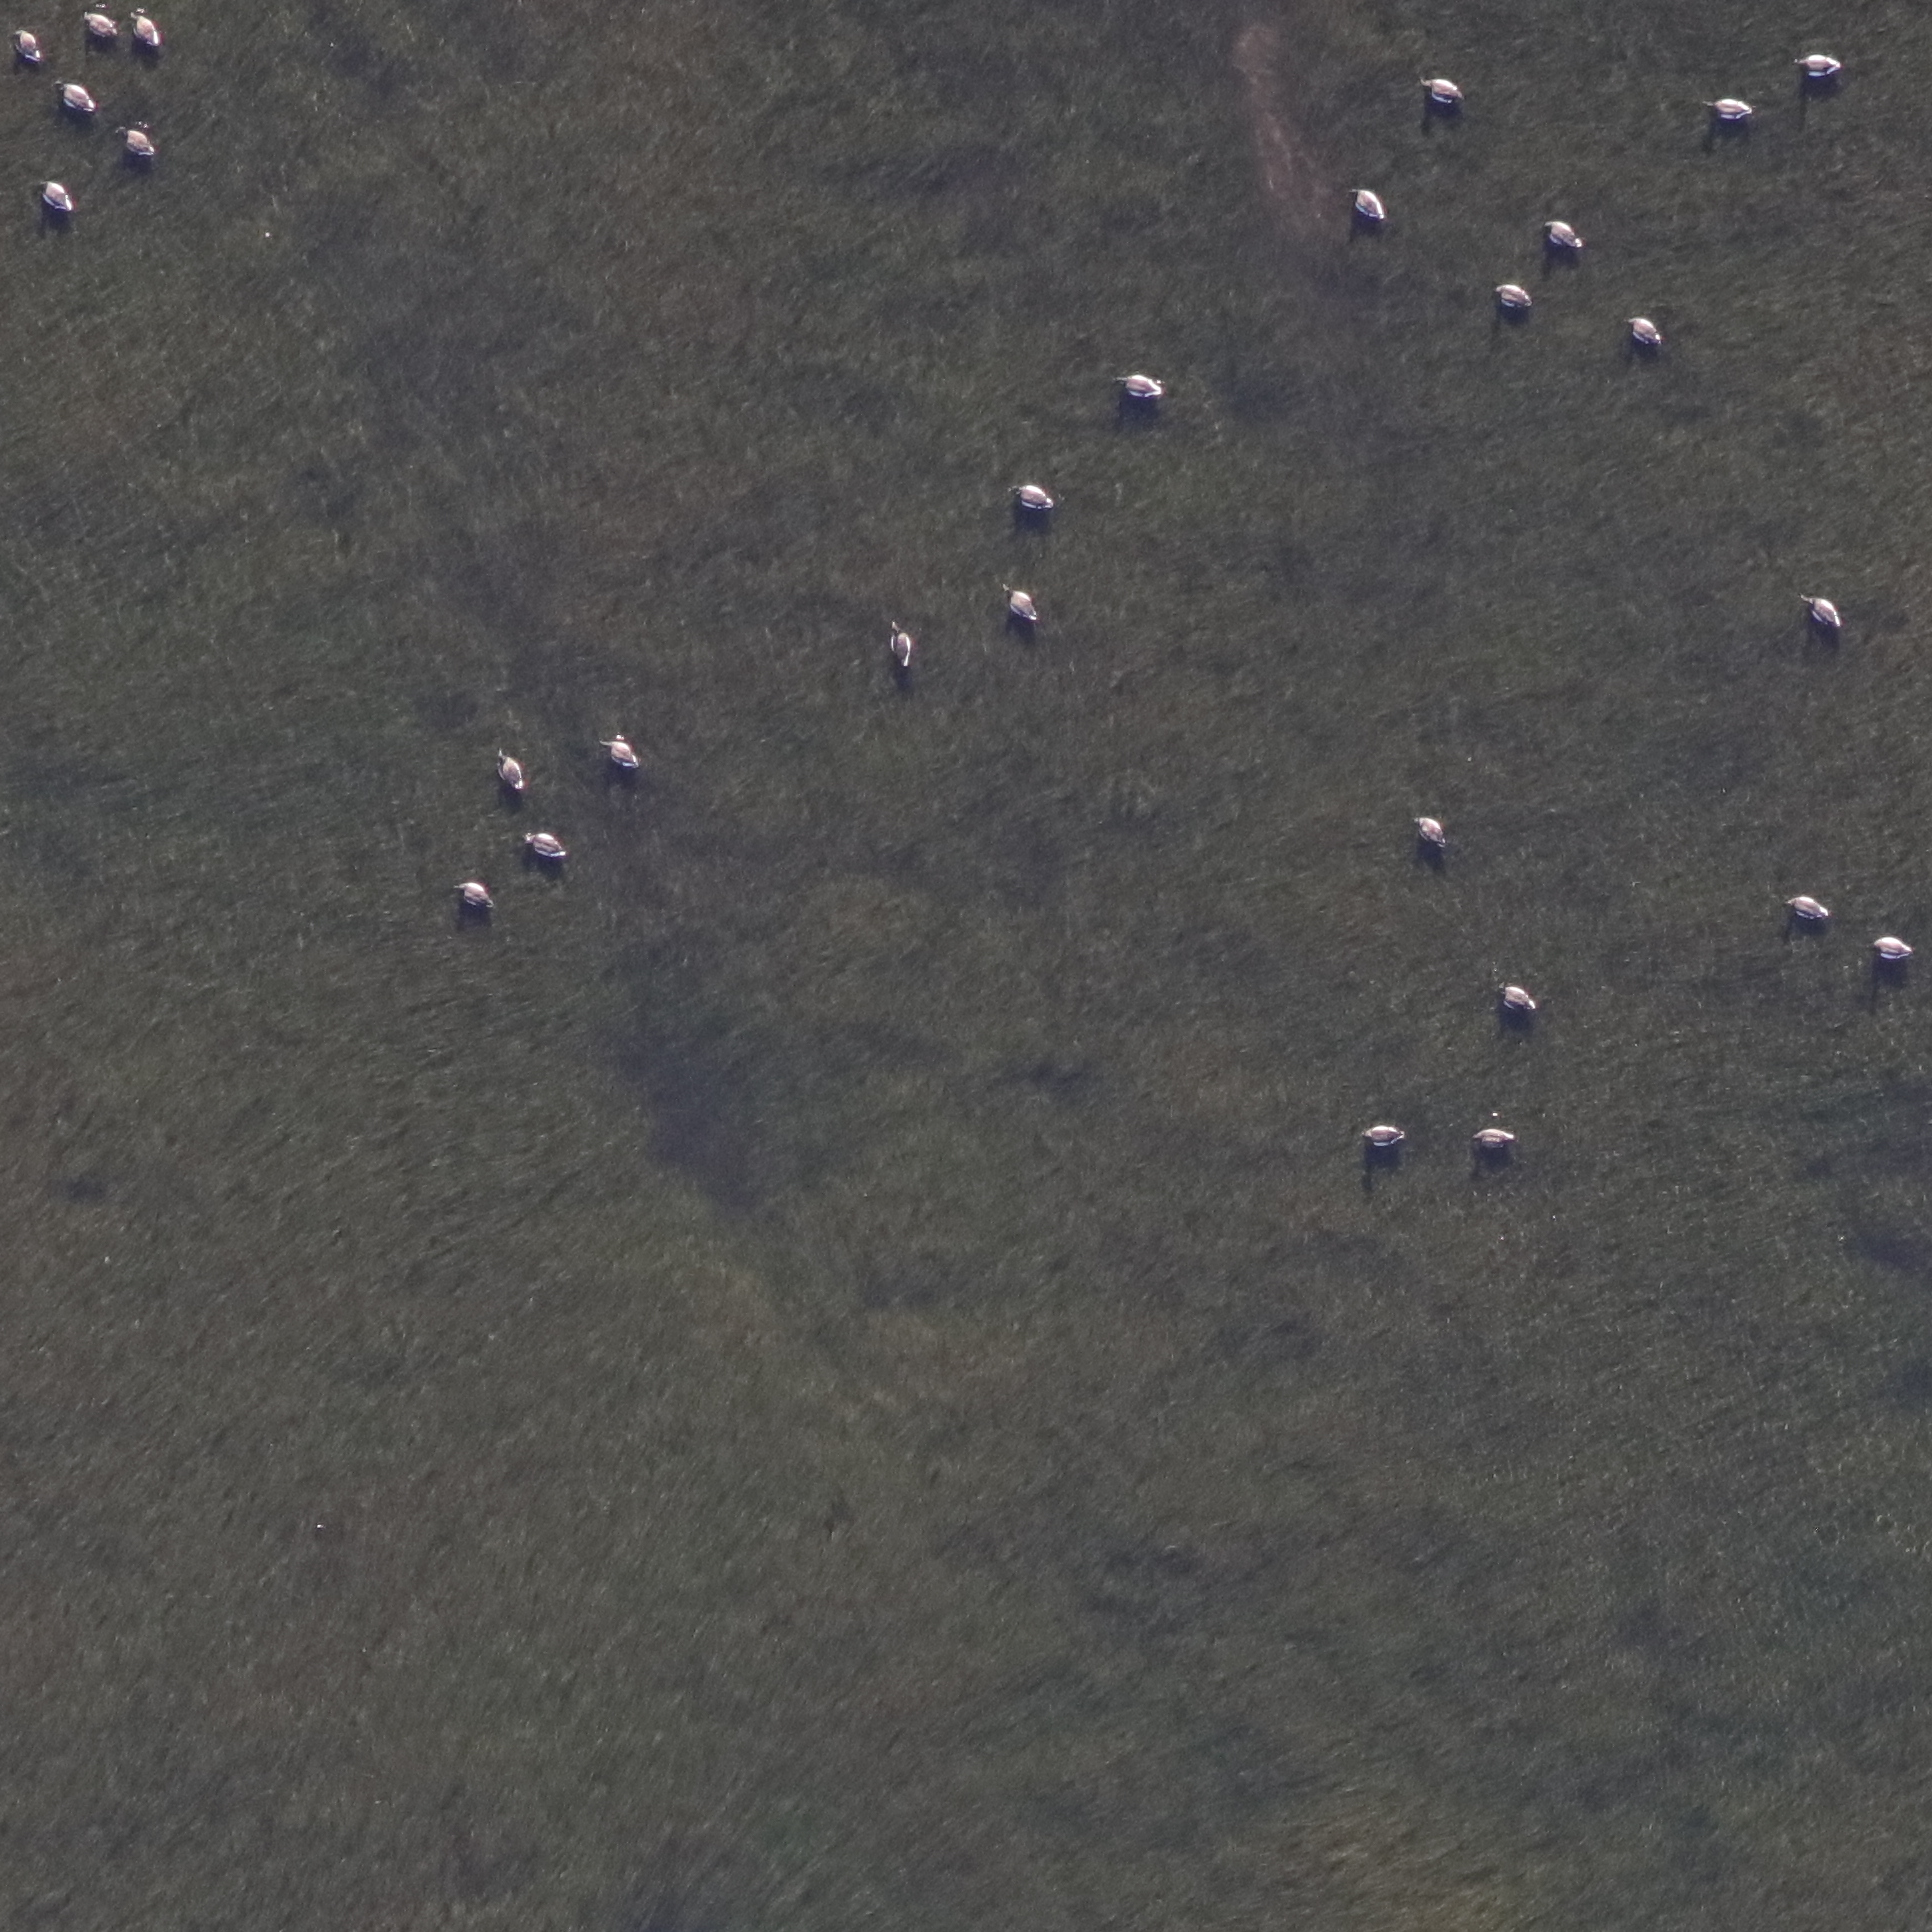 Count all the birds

28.